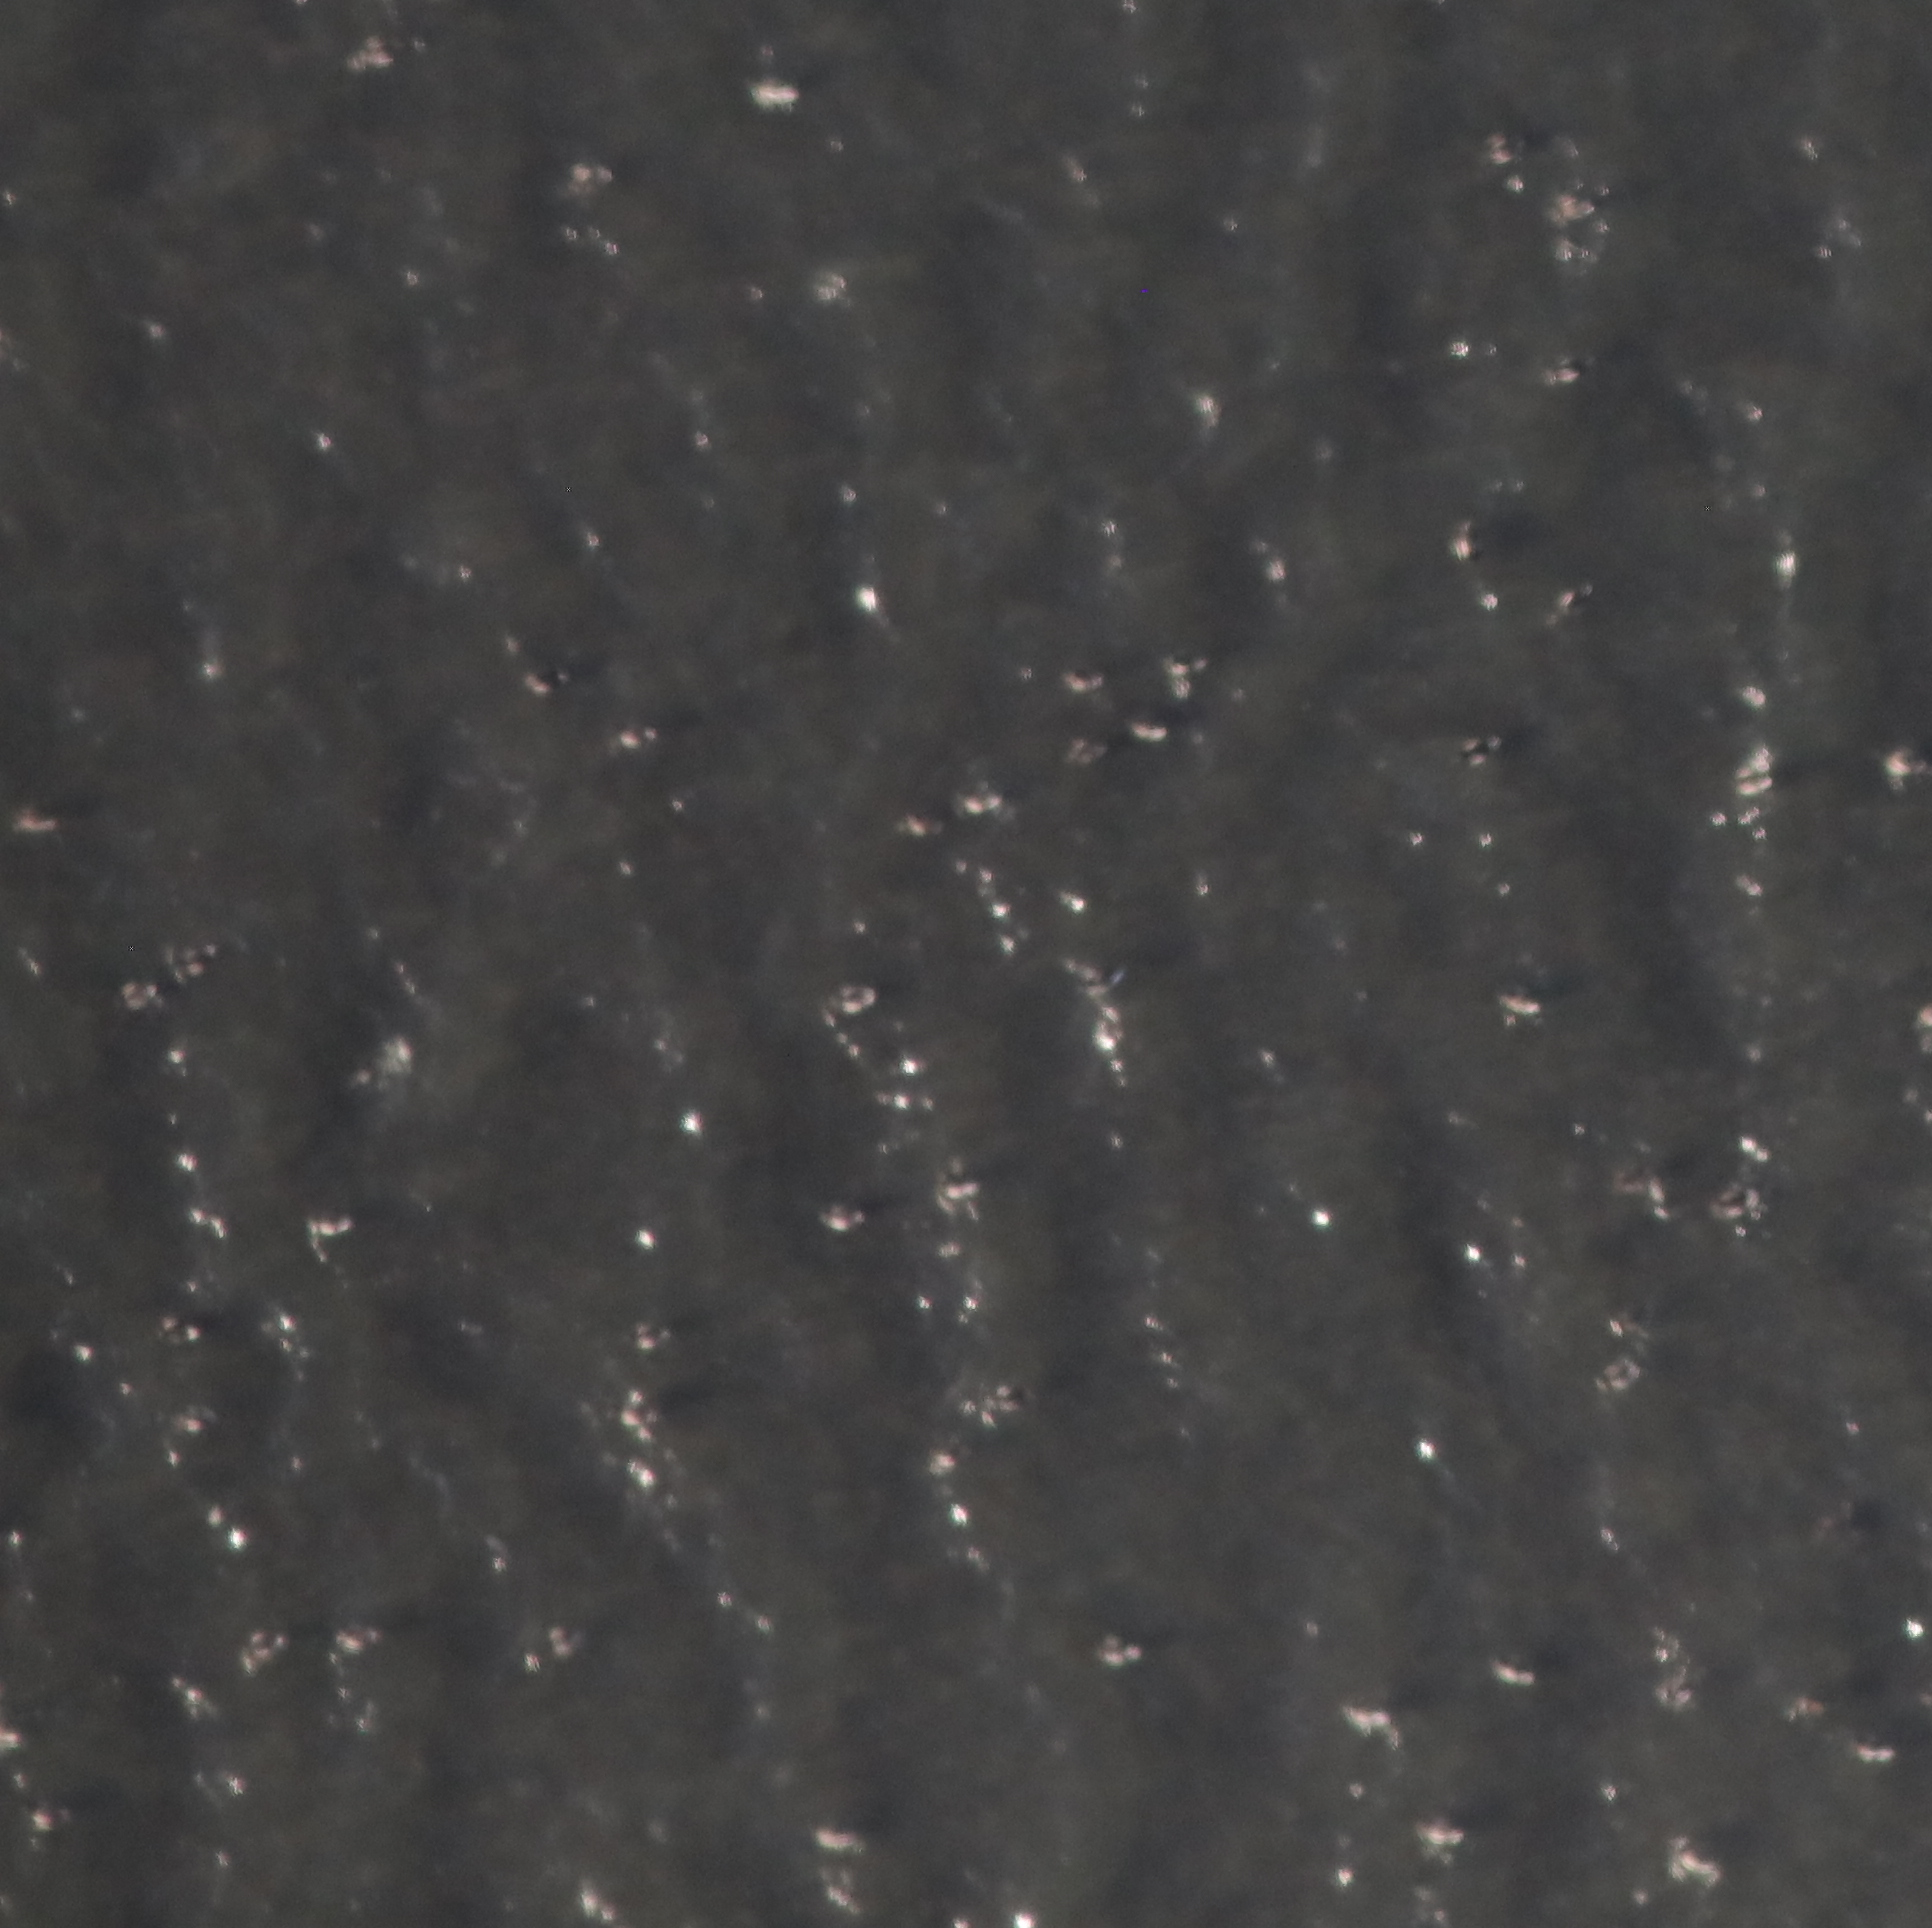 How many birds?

45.